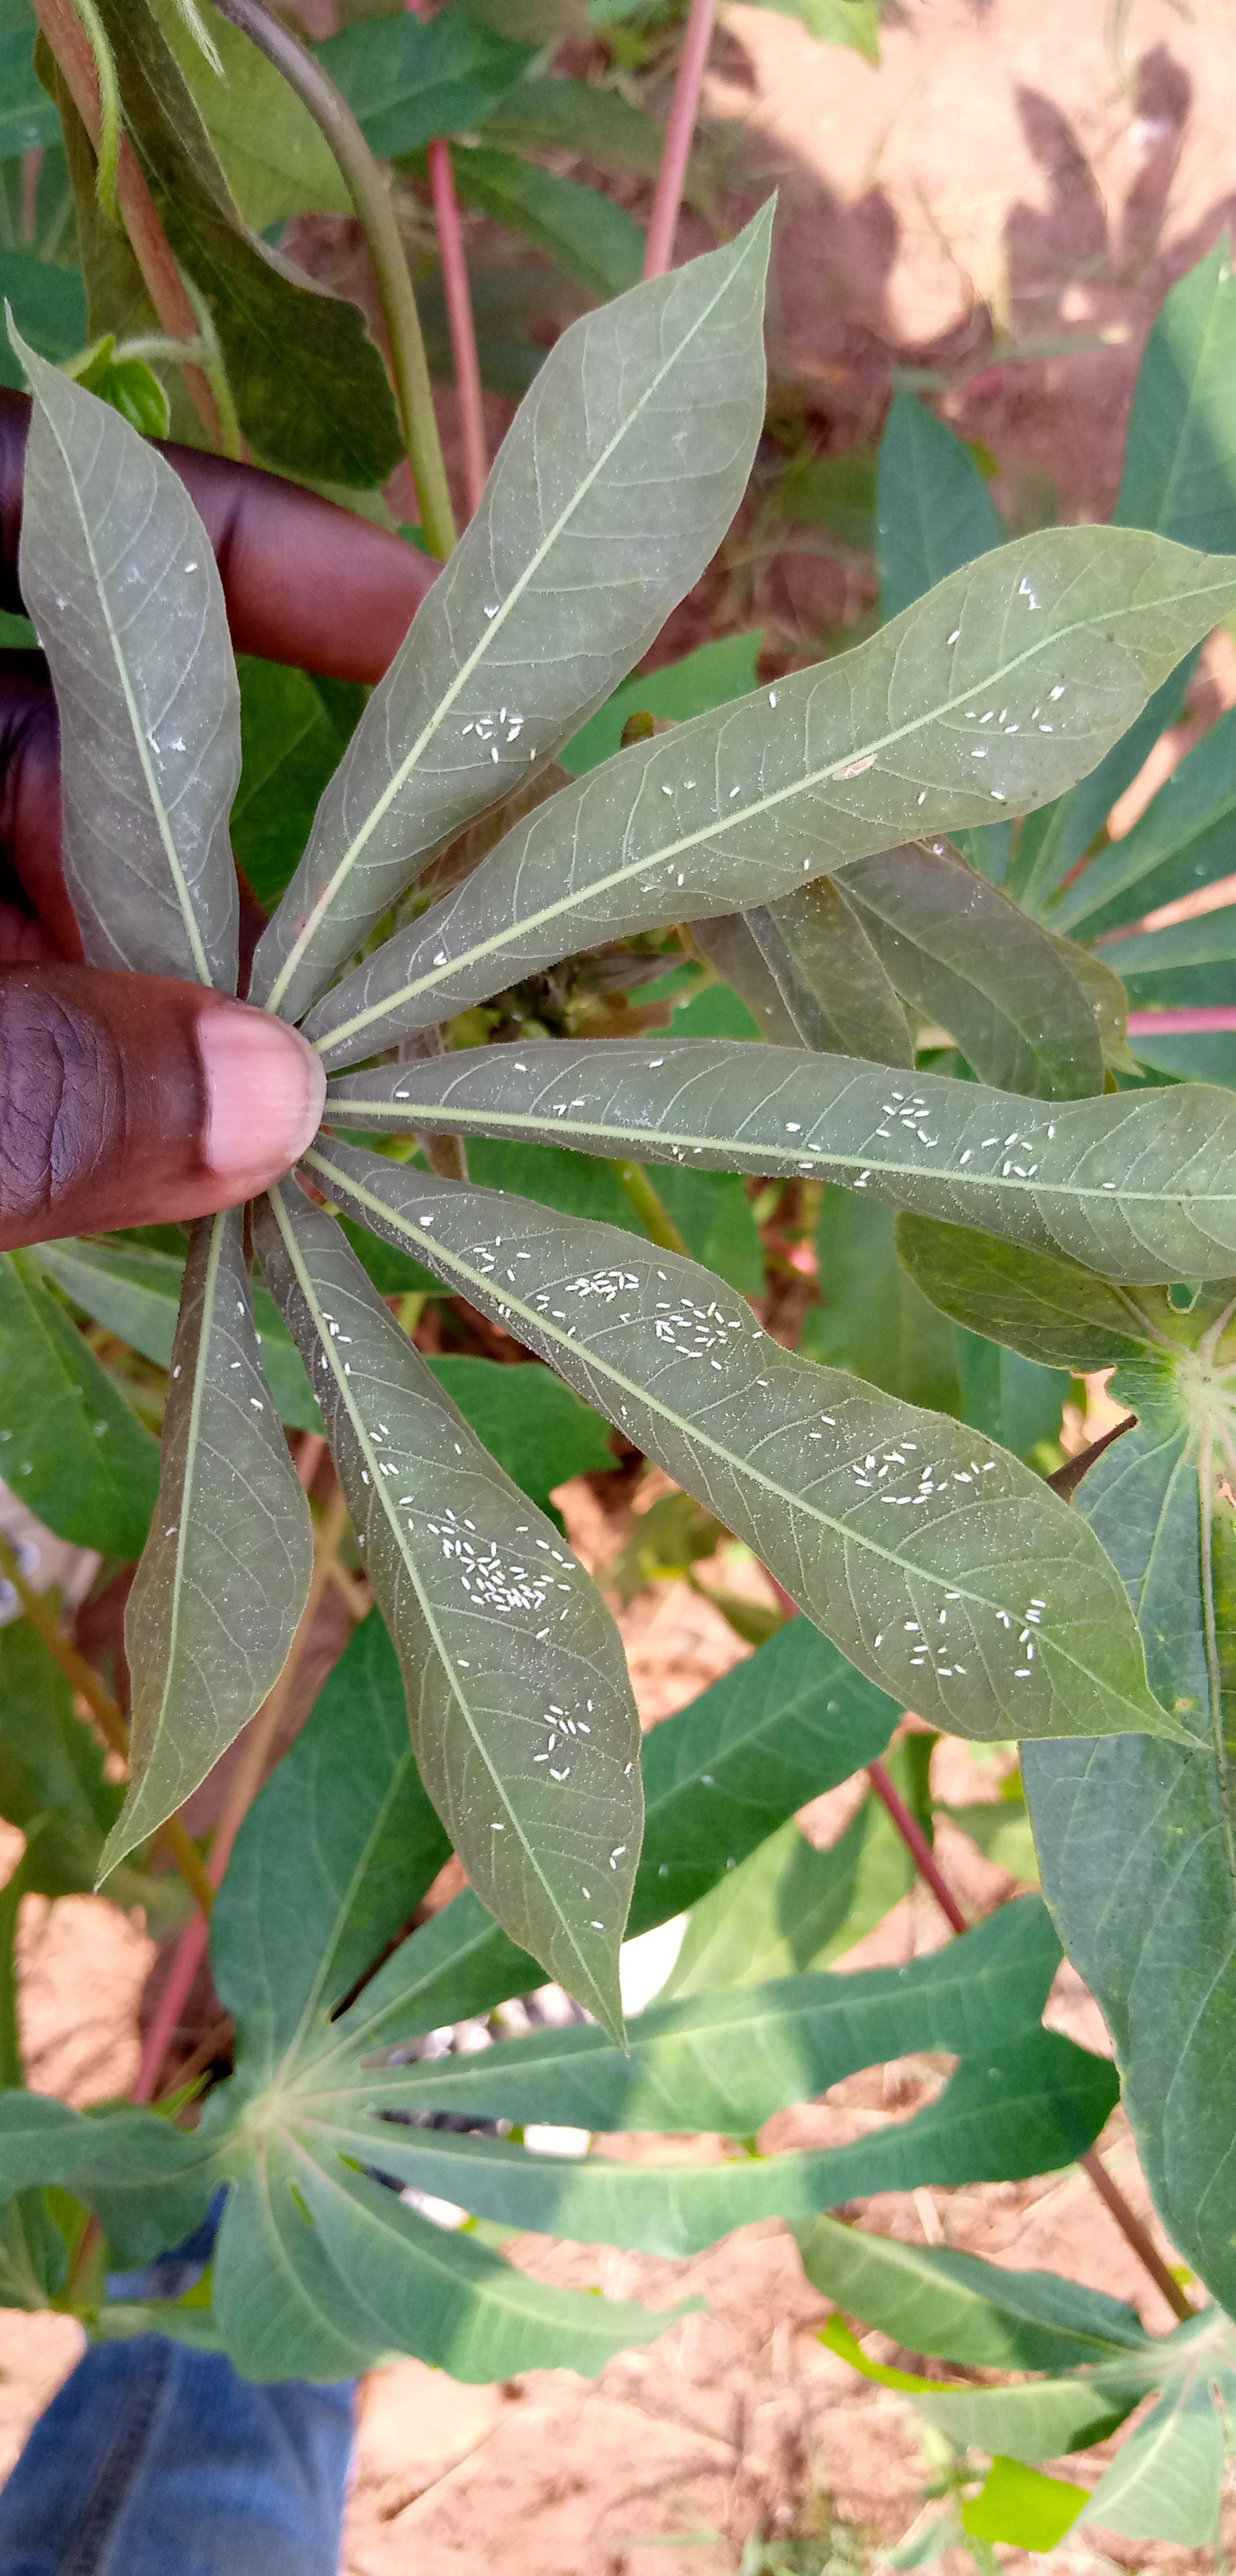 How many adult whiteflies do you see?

192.